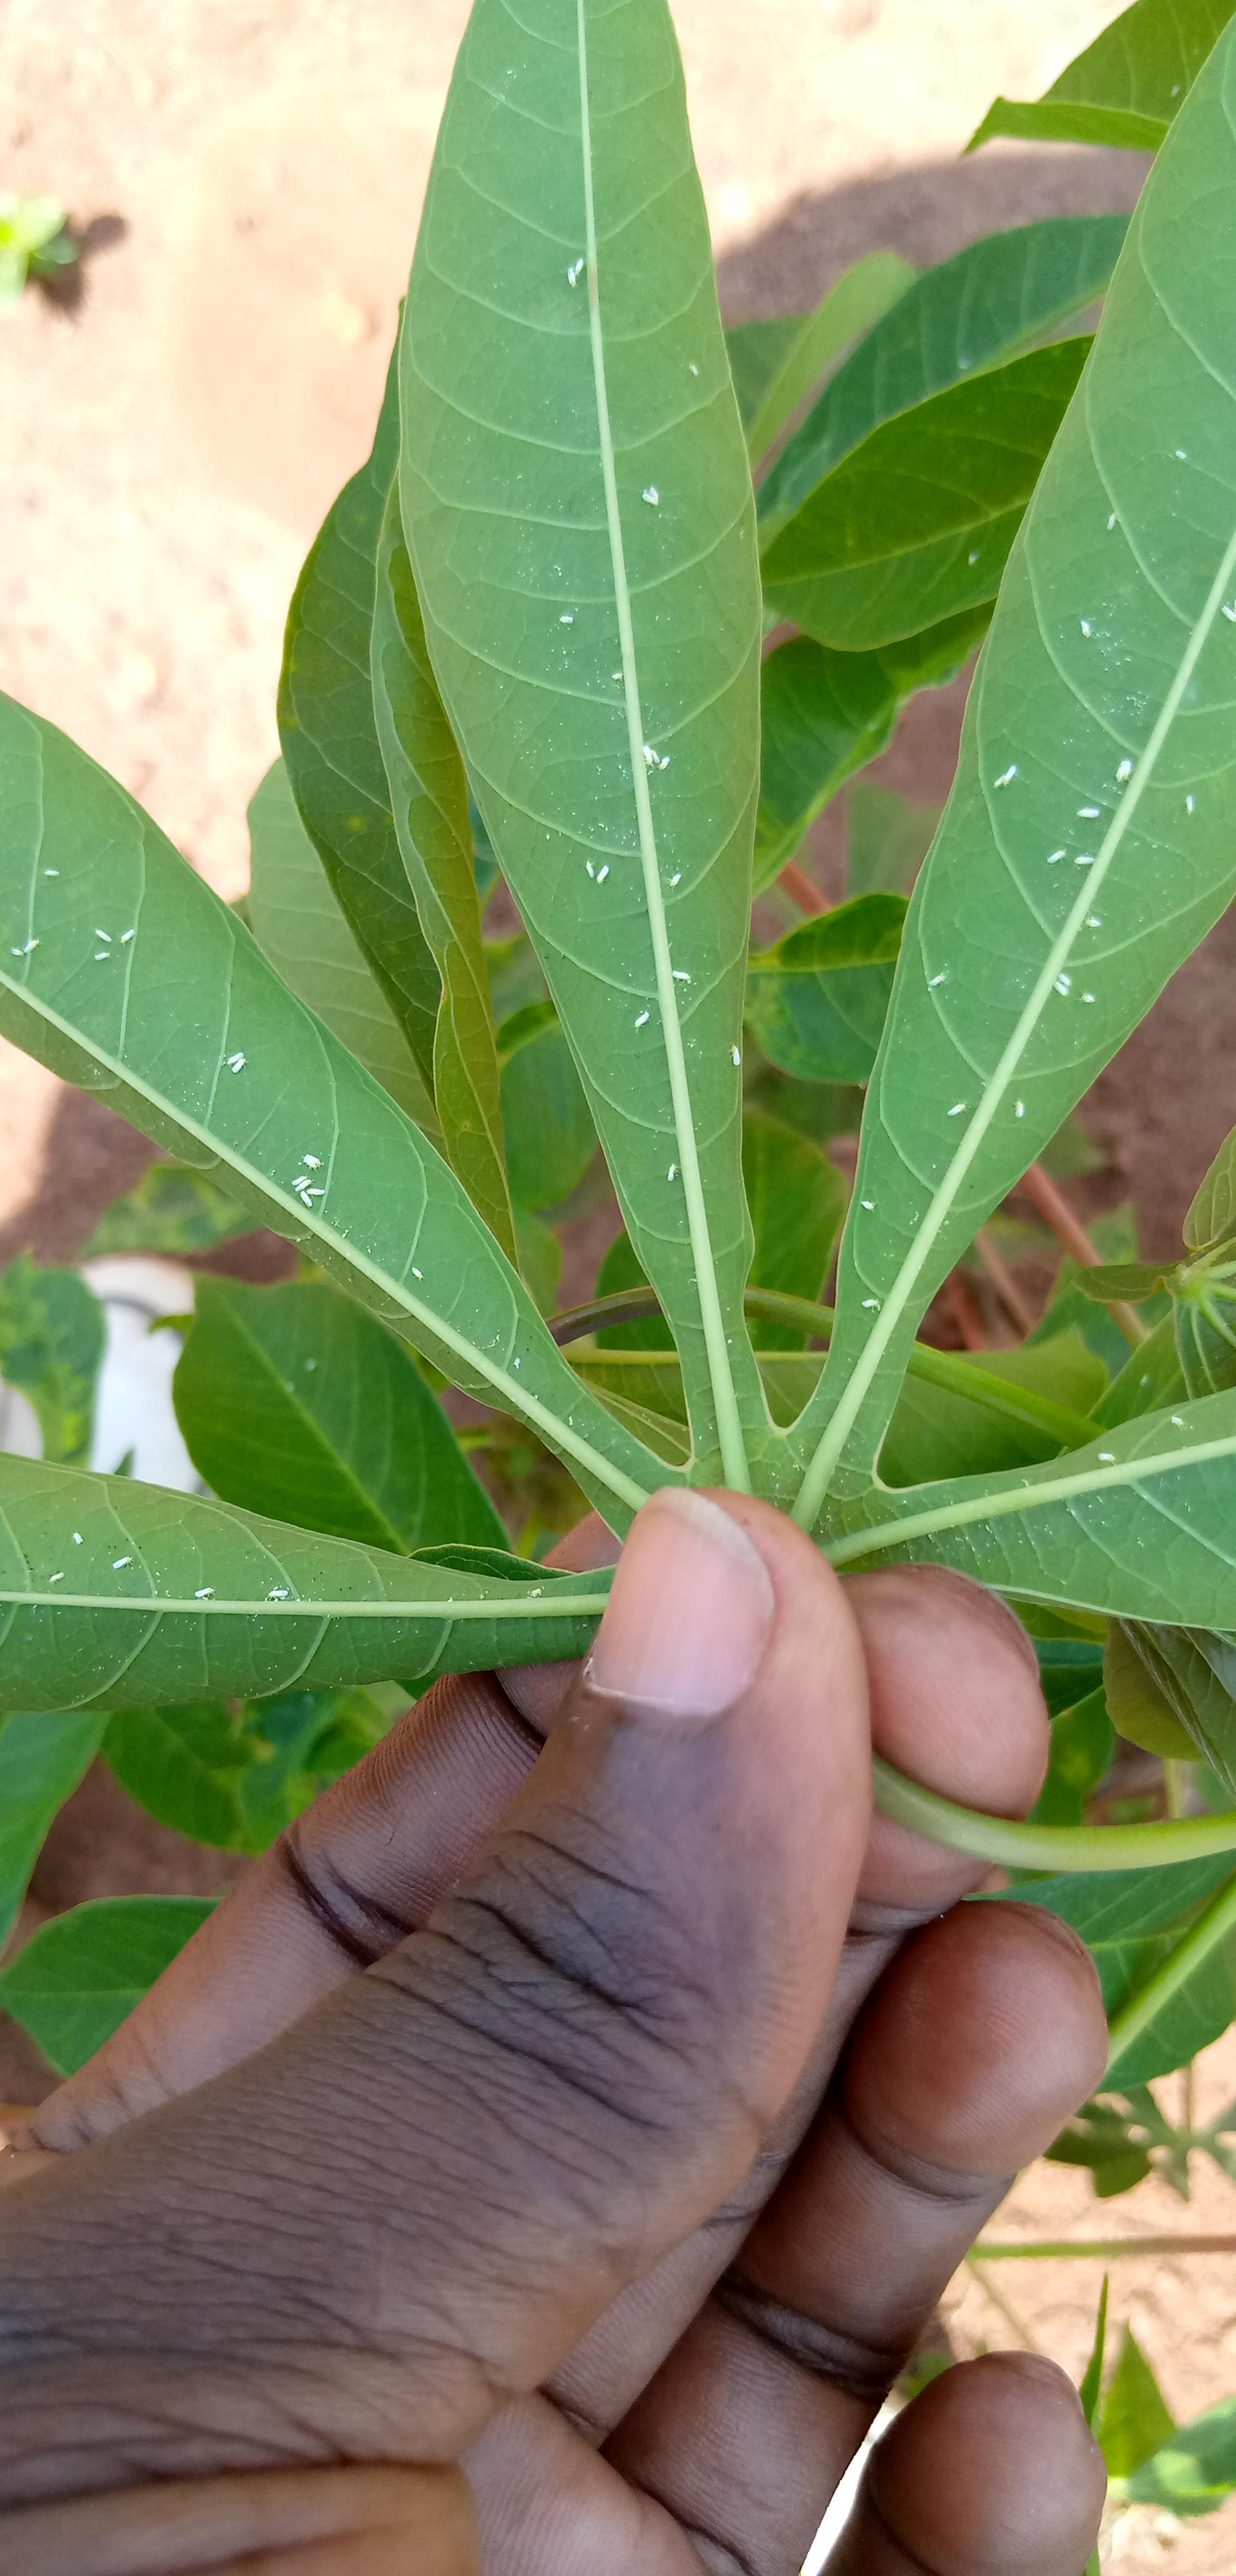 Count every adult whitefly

60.